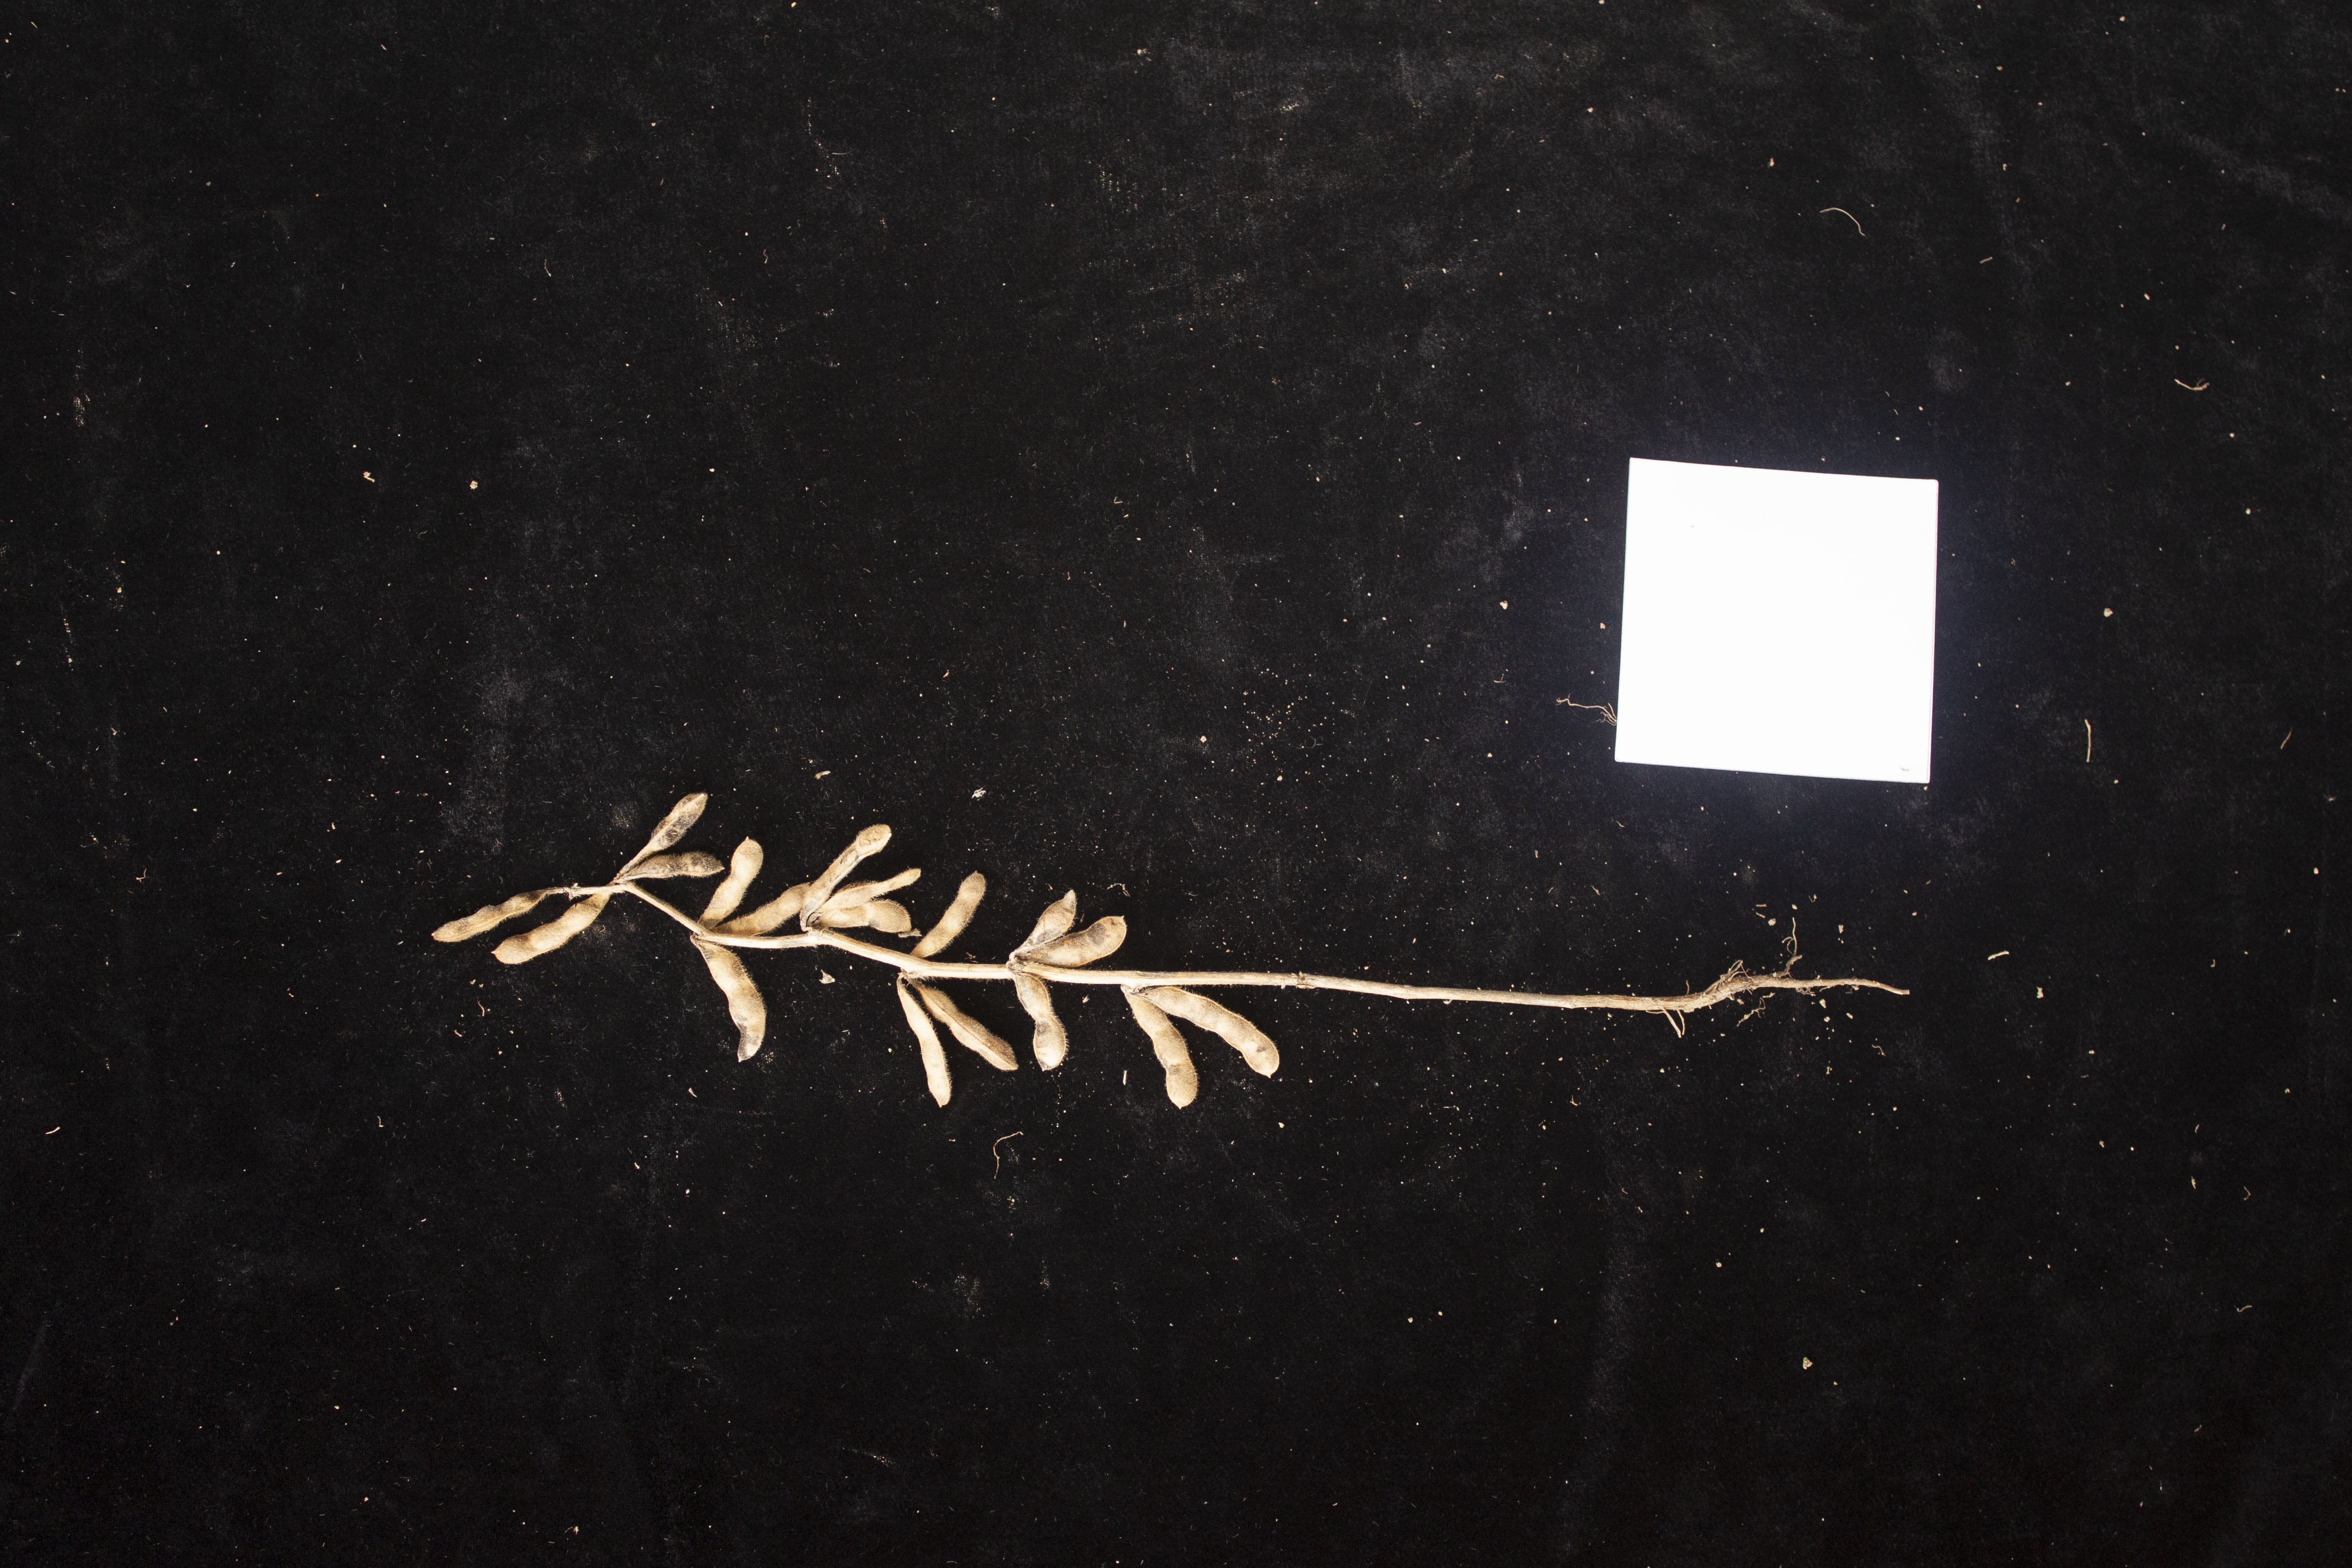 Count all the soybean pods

18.